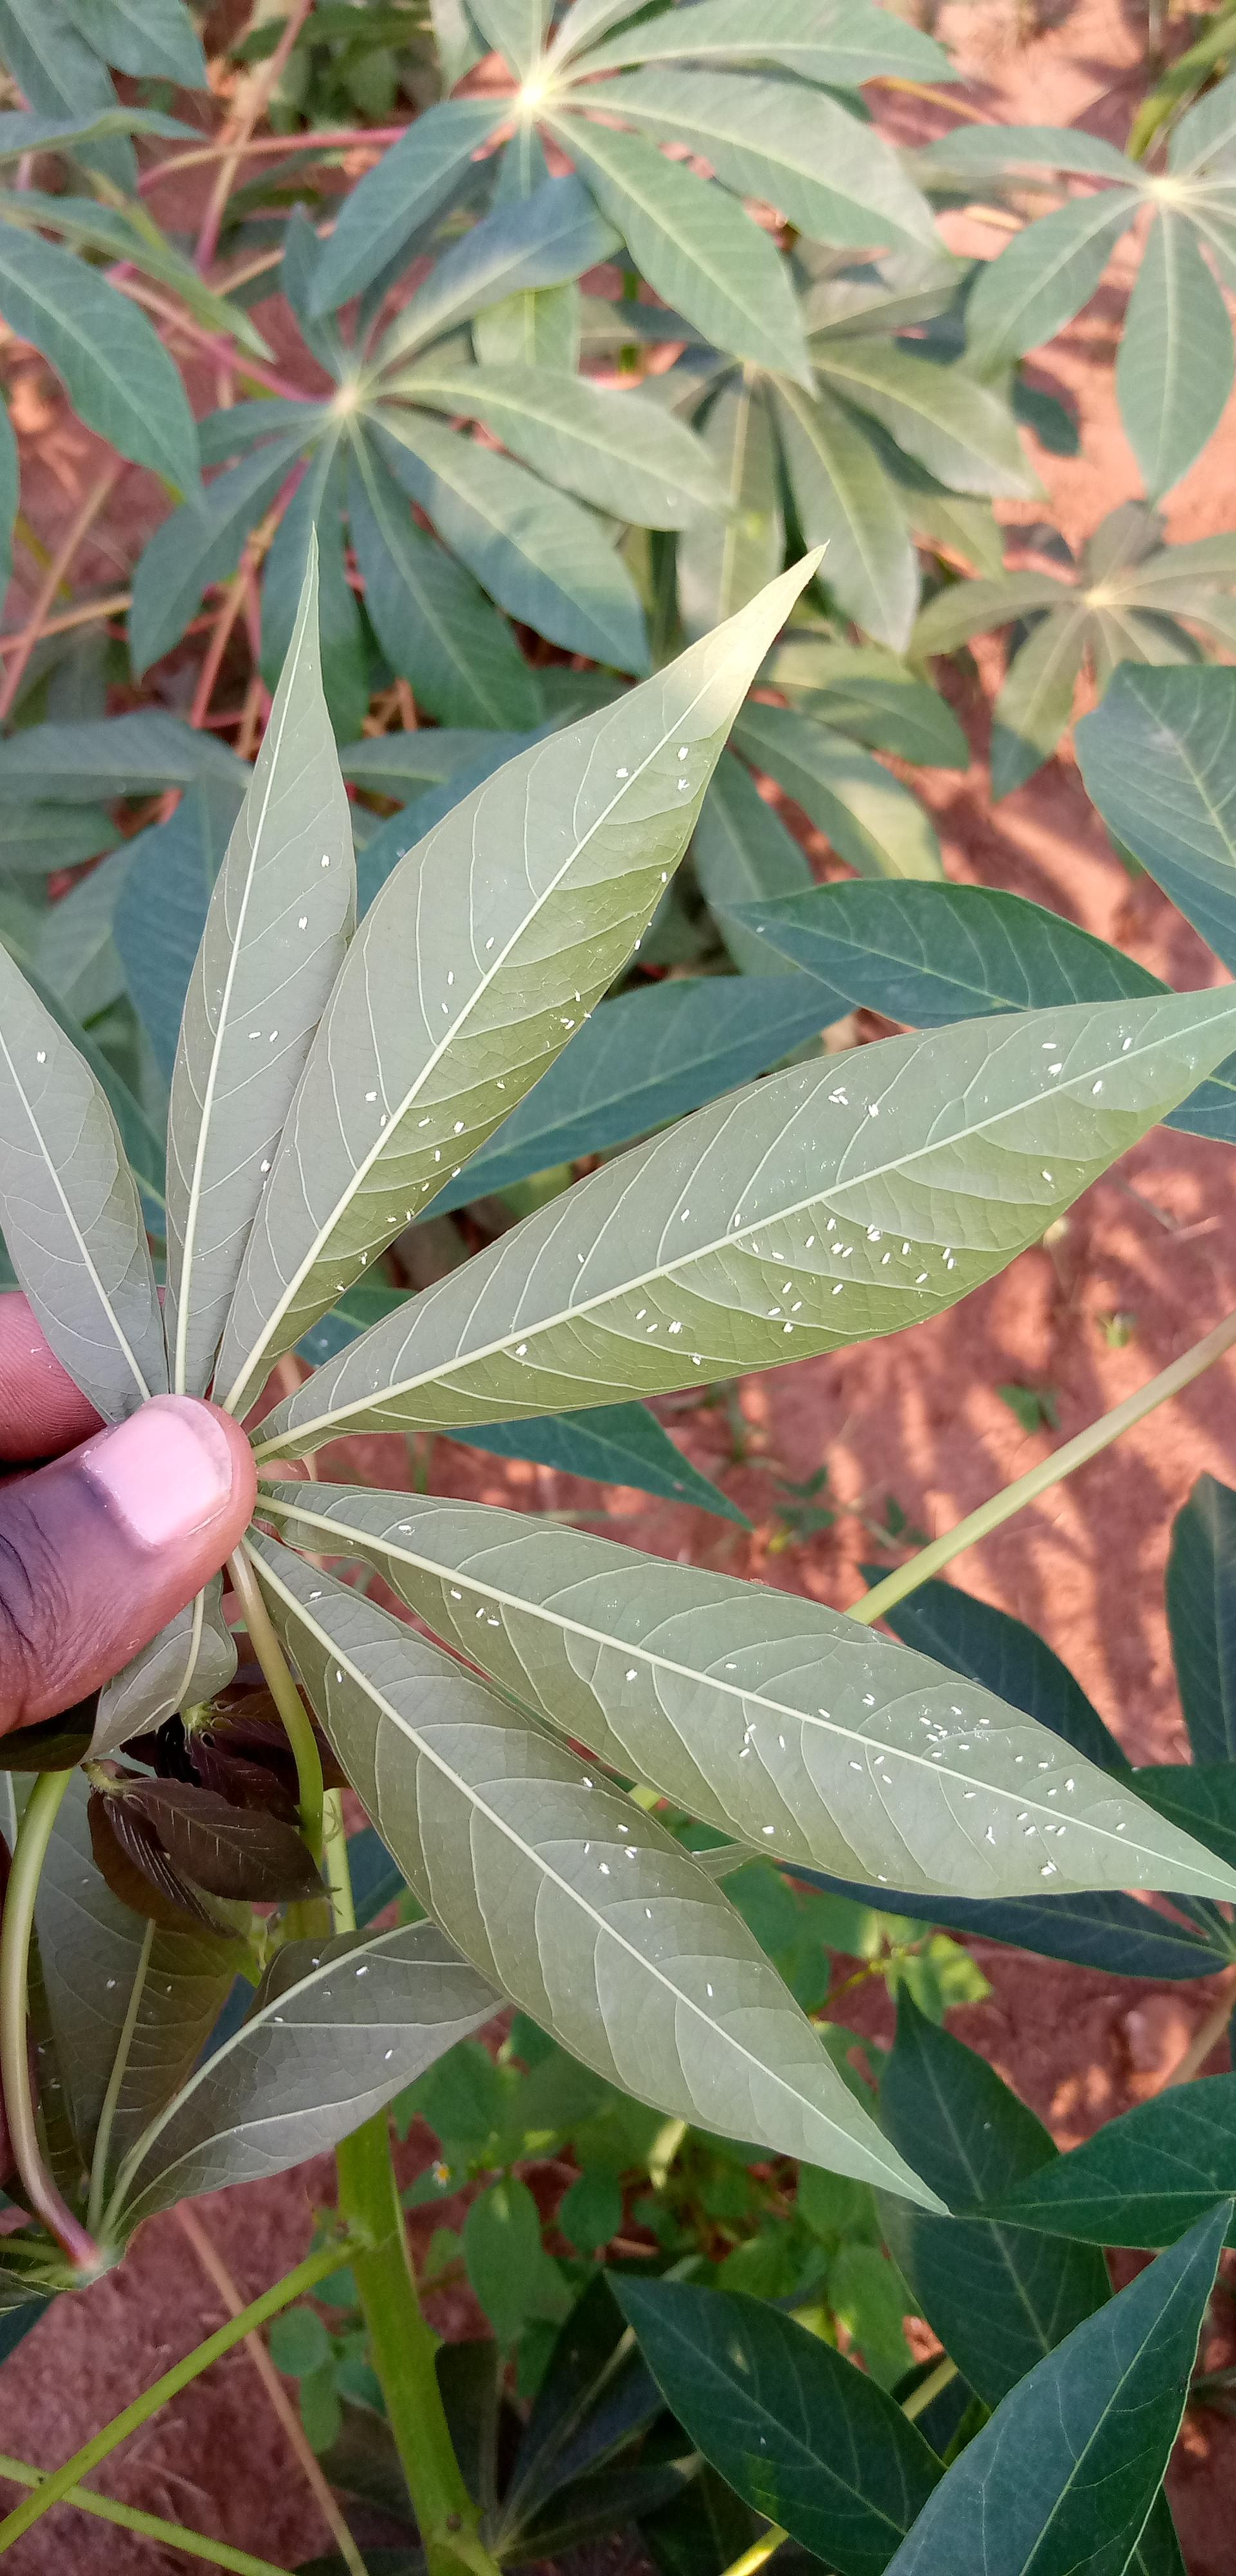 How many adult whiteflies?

128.